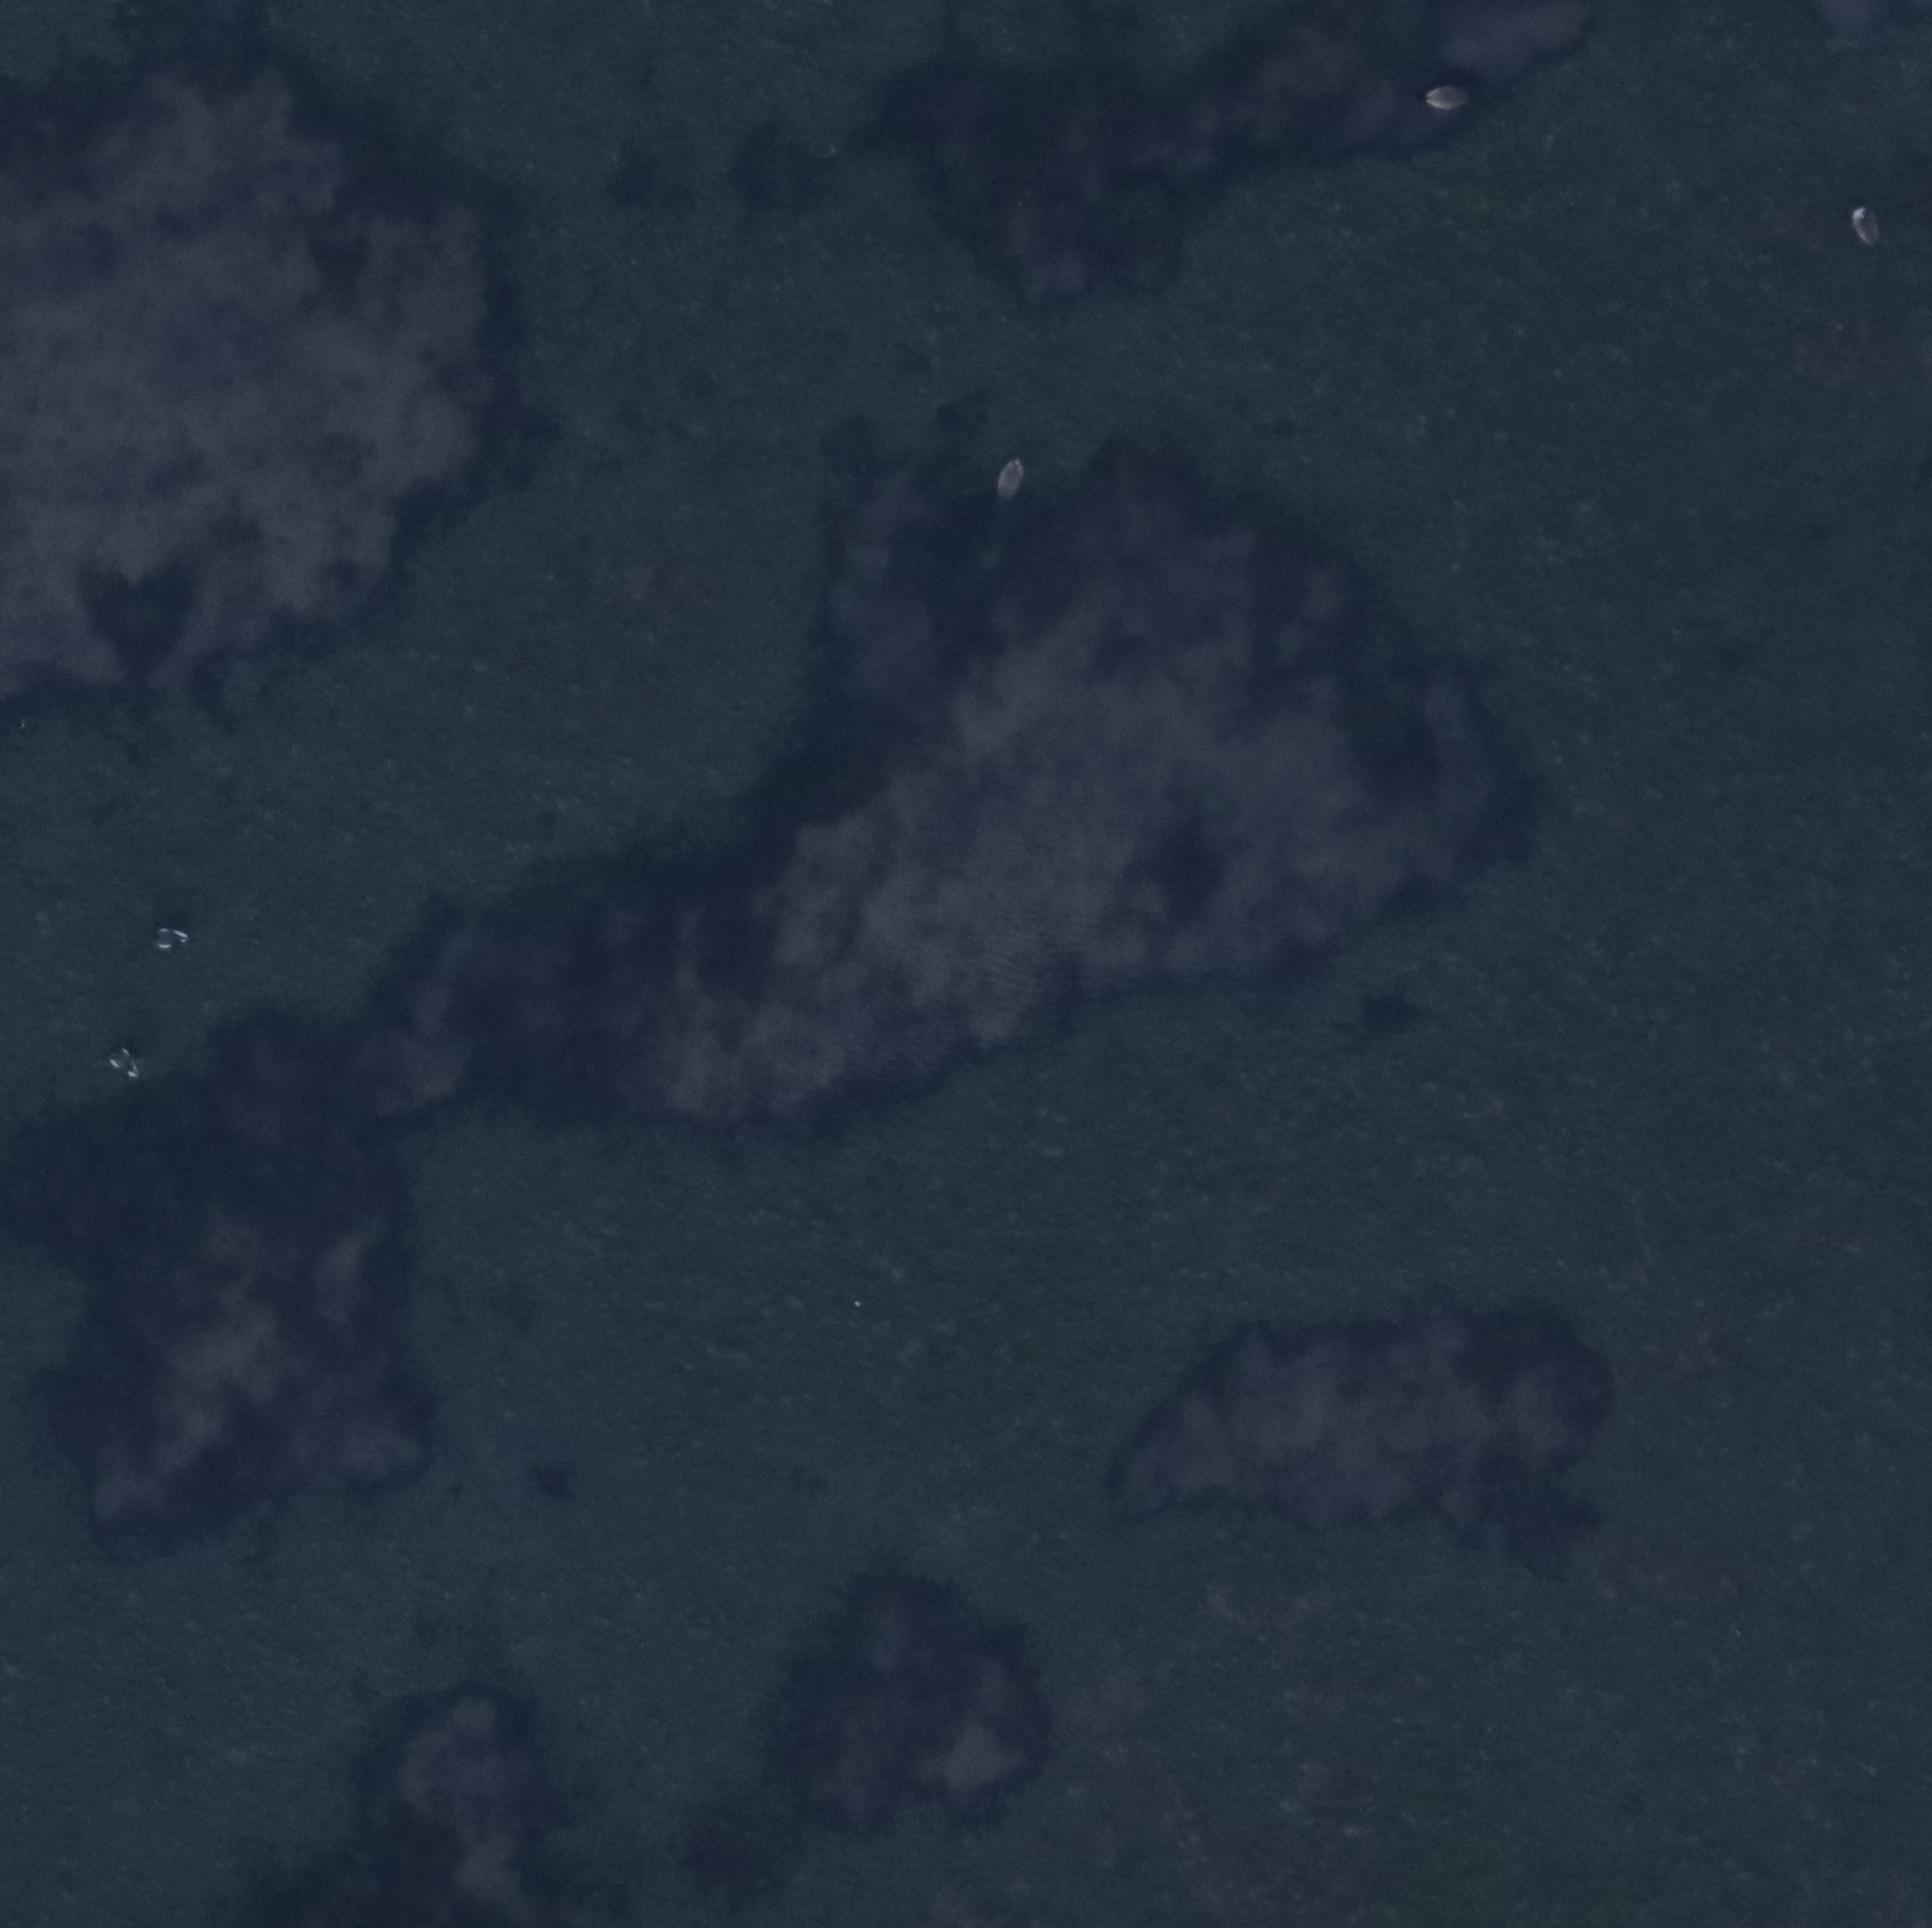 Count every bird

5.